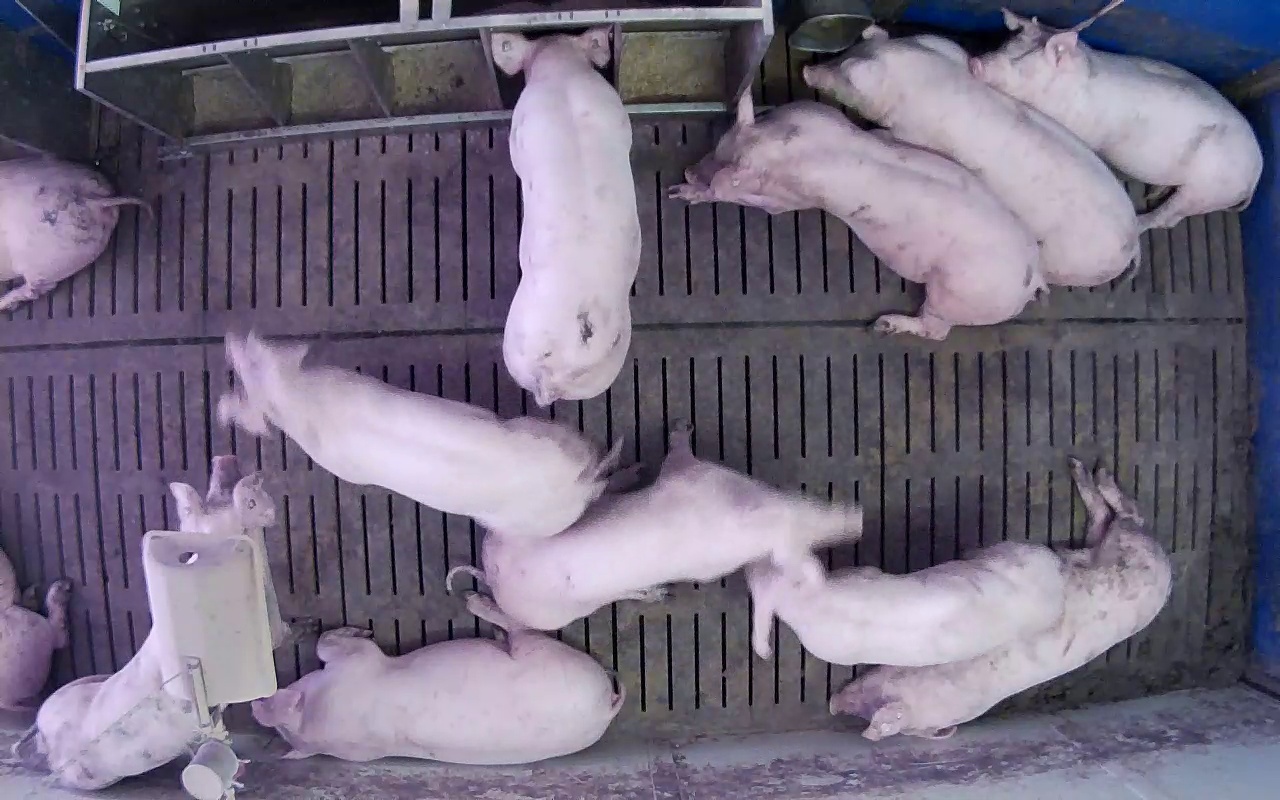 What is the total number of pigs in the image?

12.